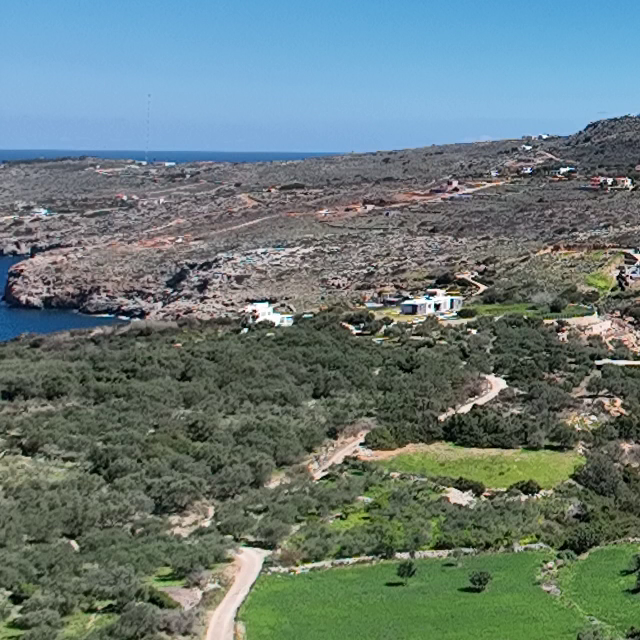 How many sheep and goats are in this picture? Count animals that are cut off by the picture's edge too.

0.